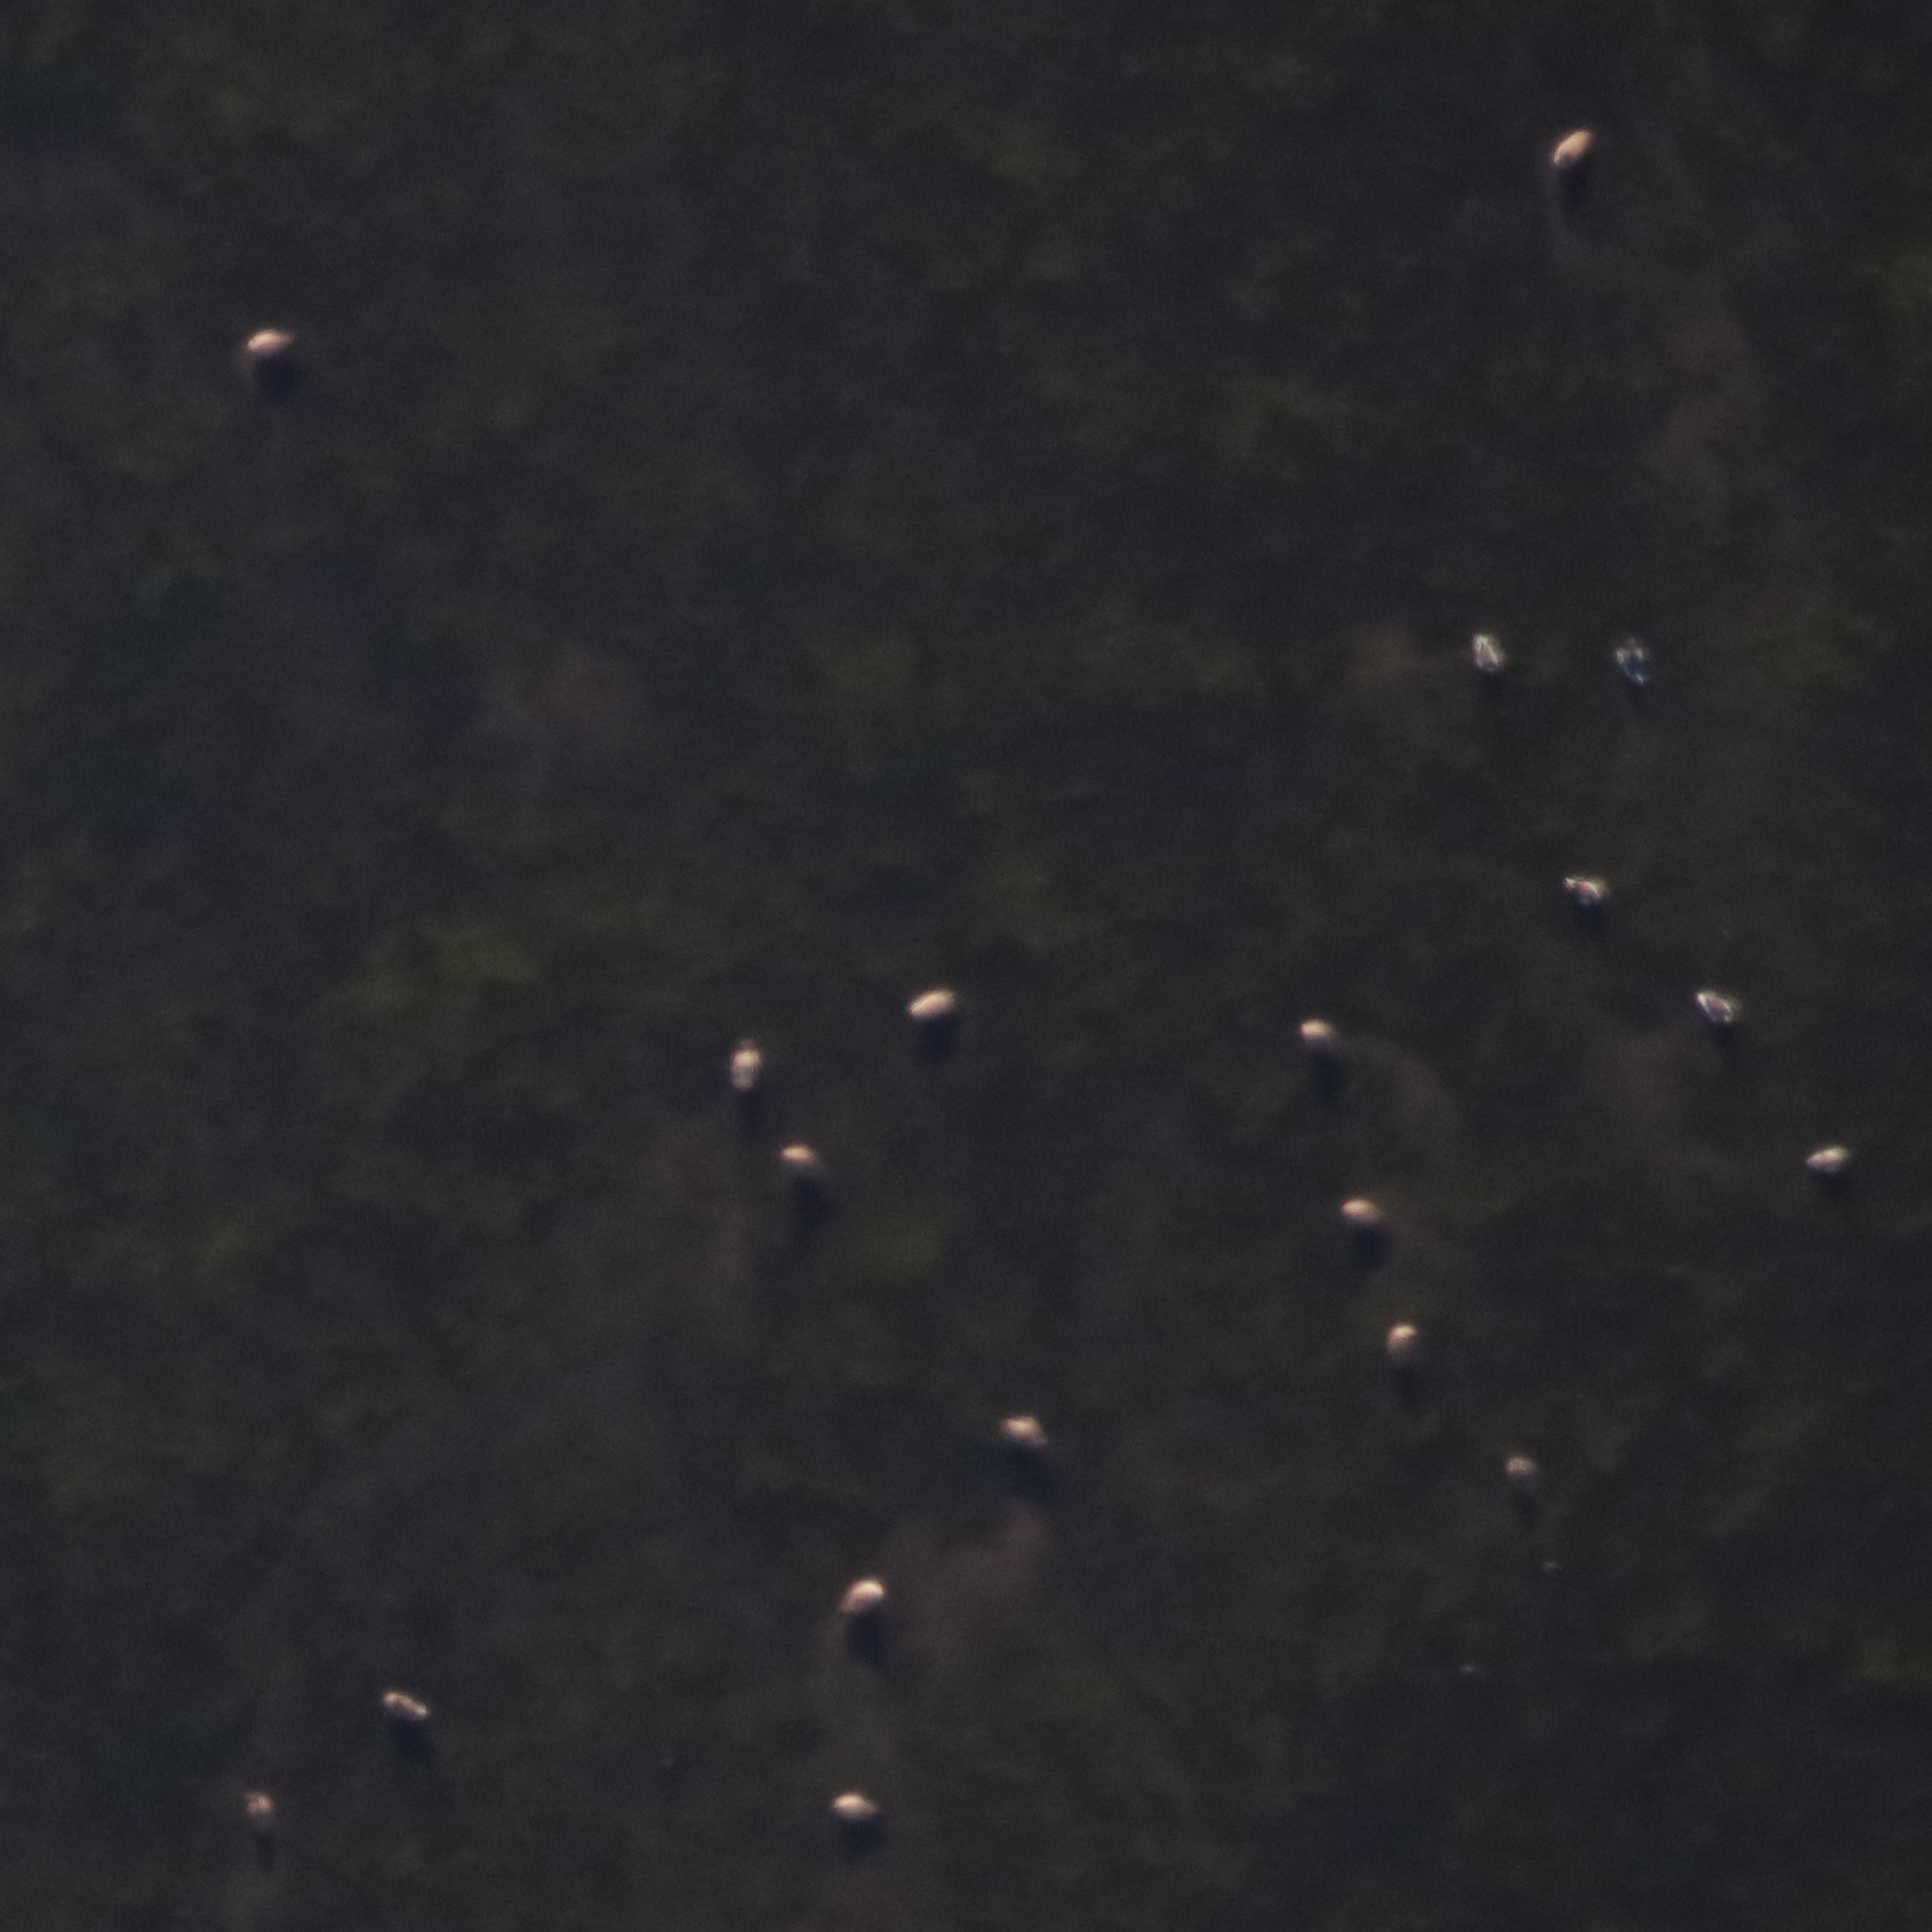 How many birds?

19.